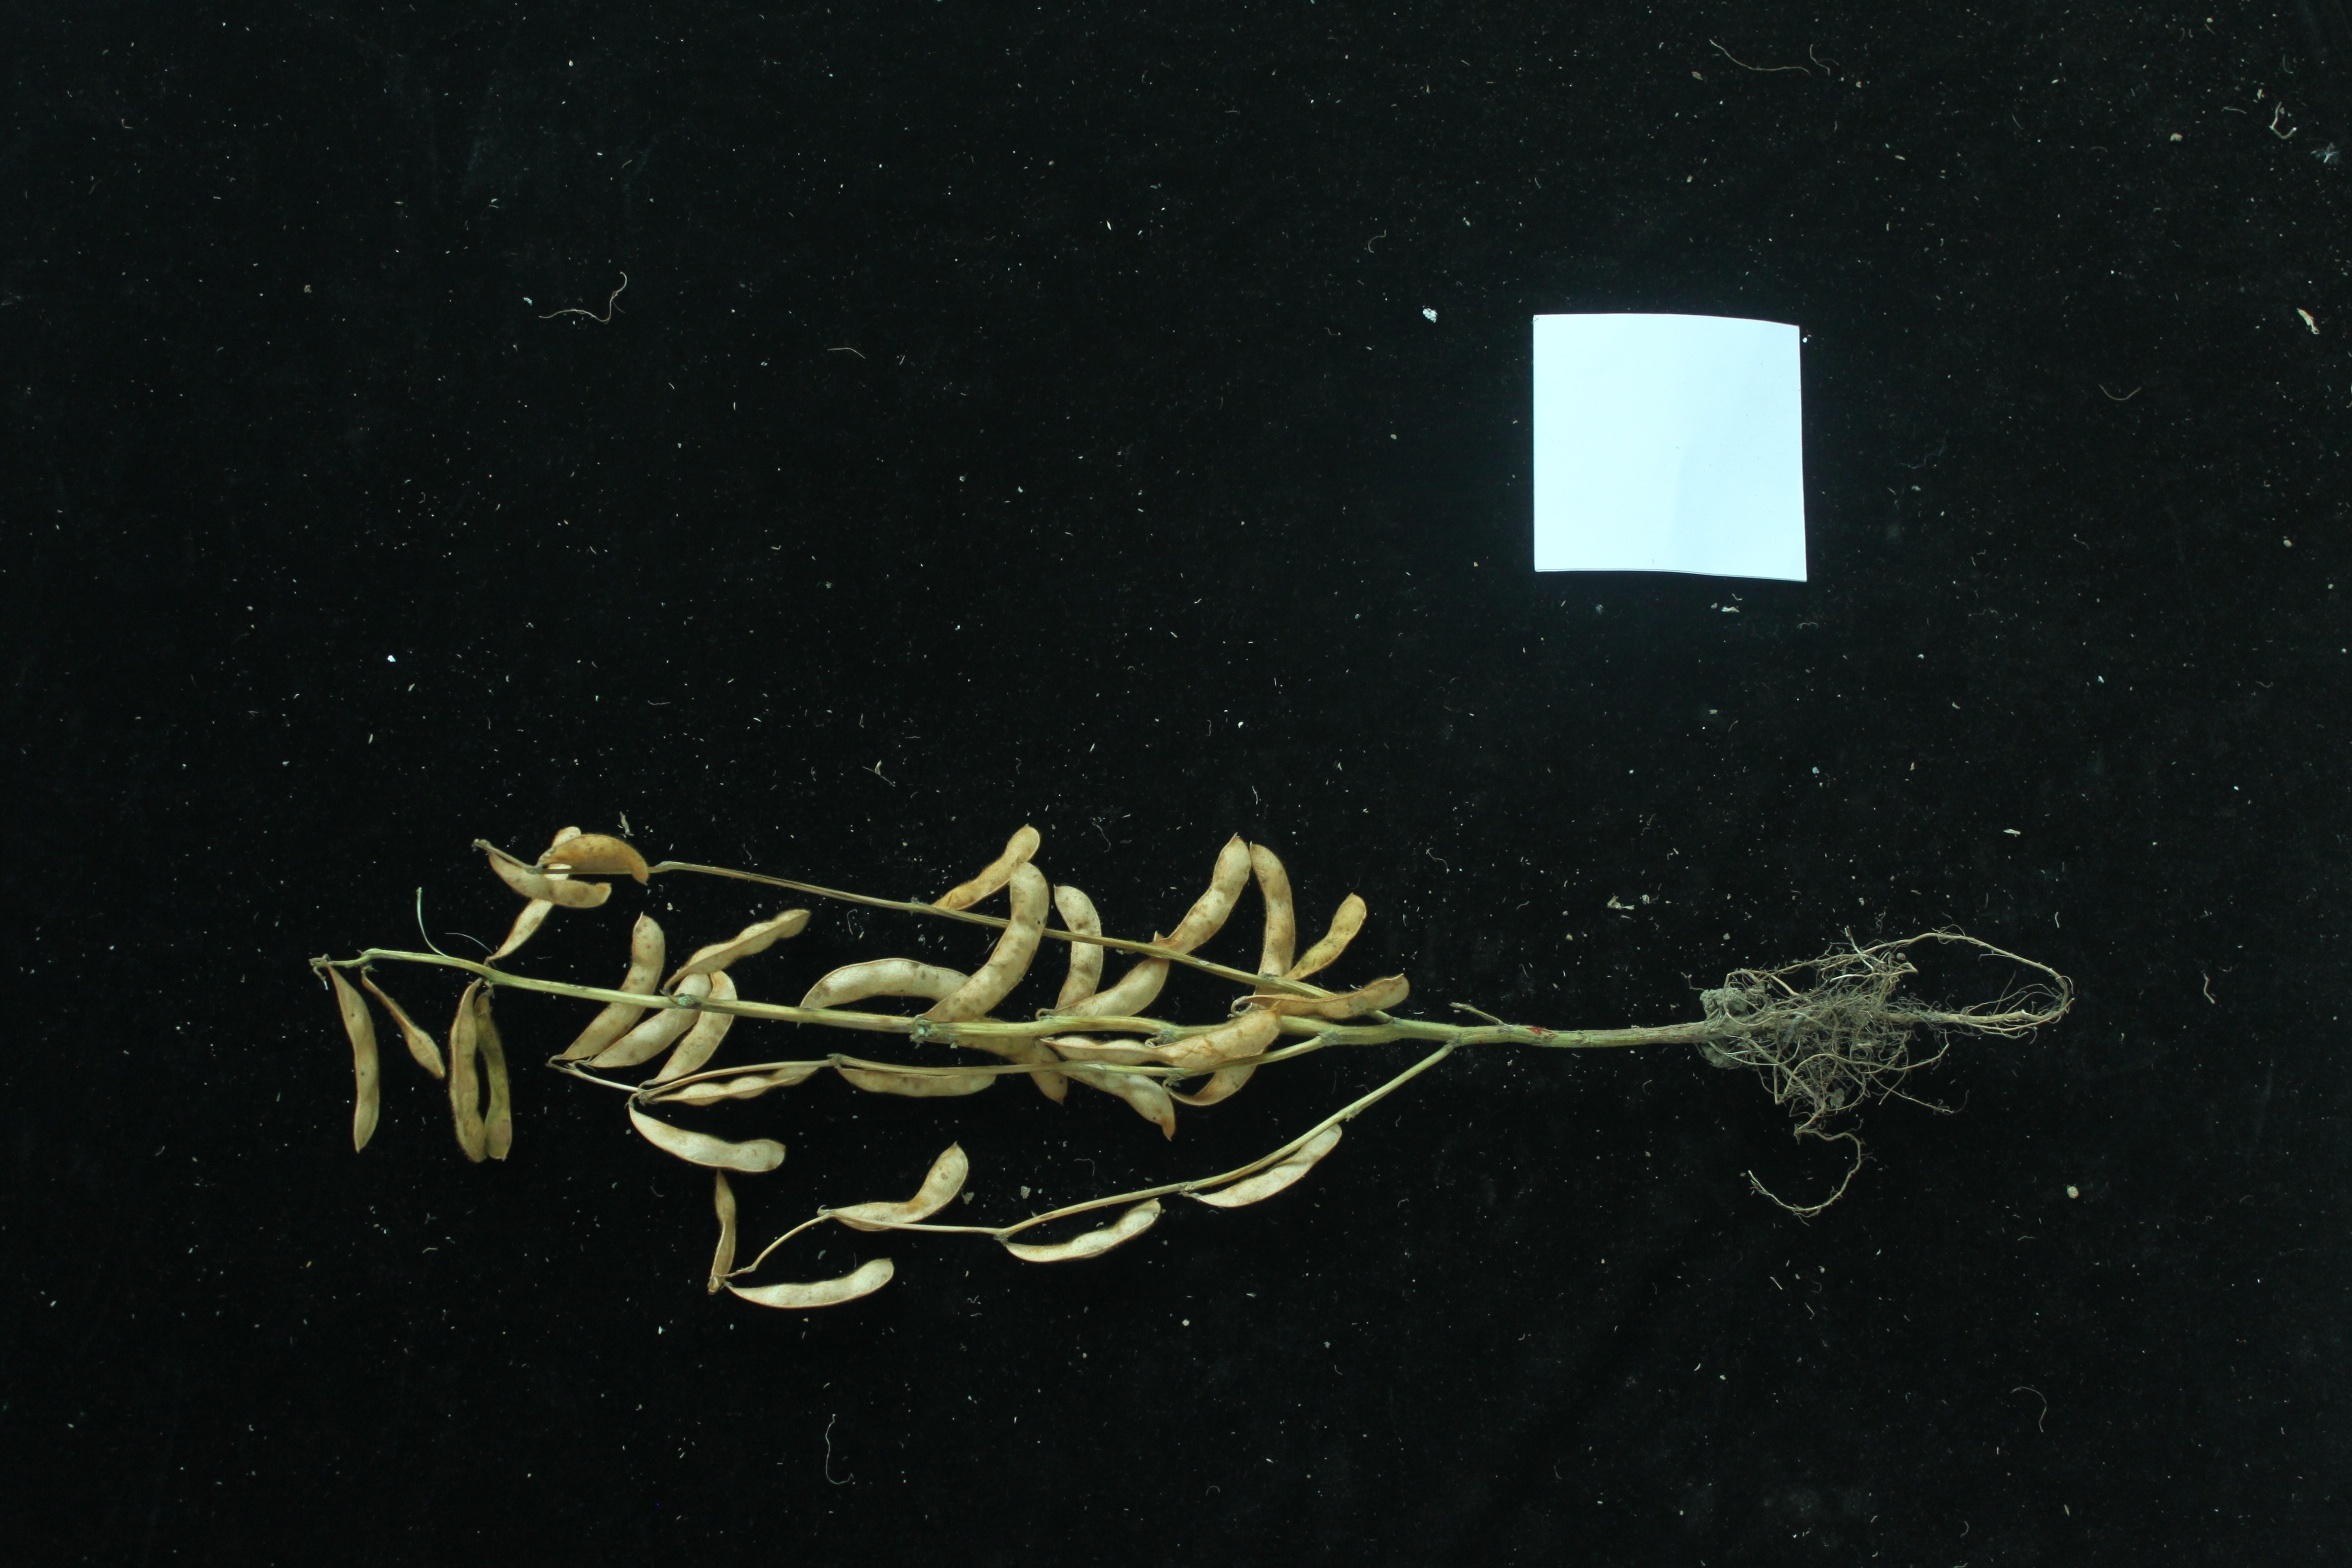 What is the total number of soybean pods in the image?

33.